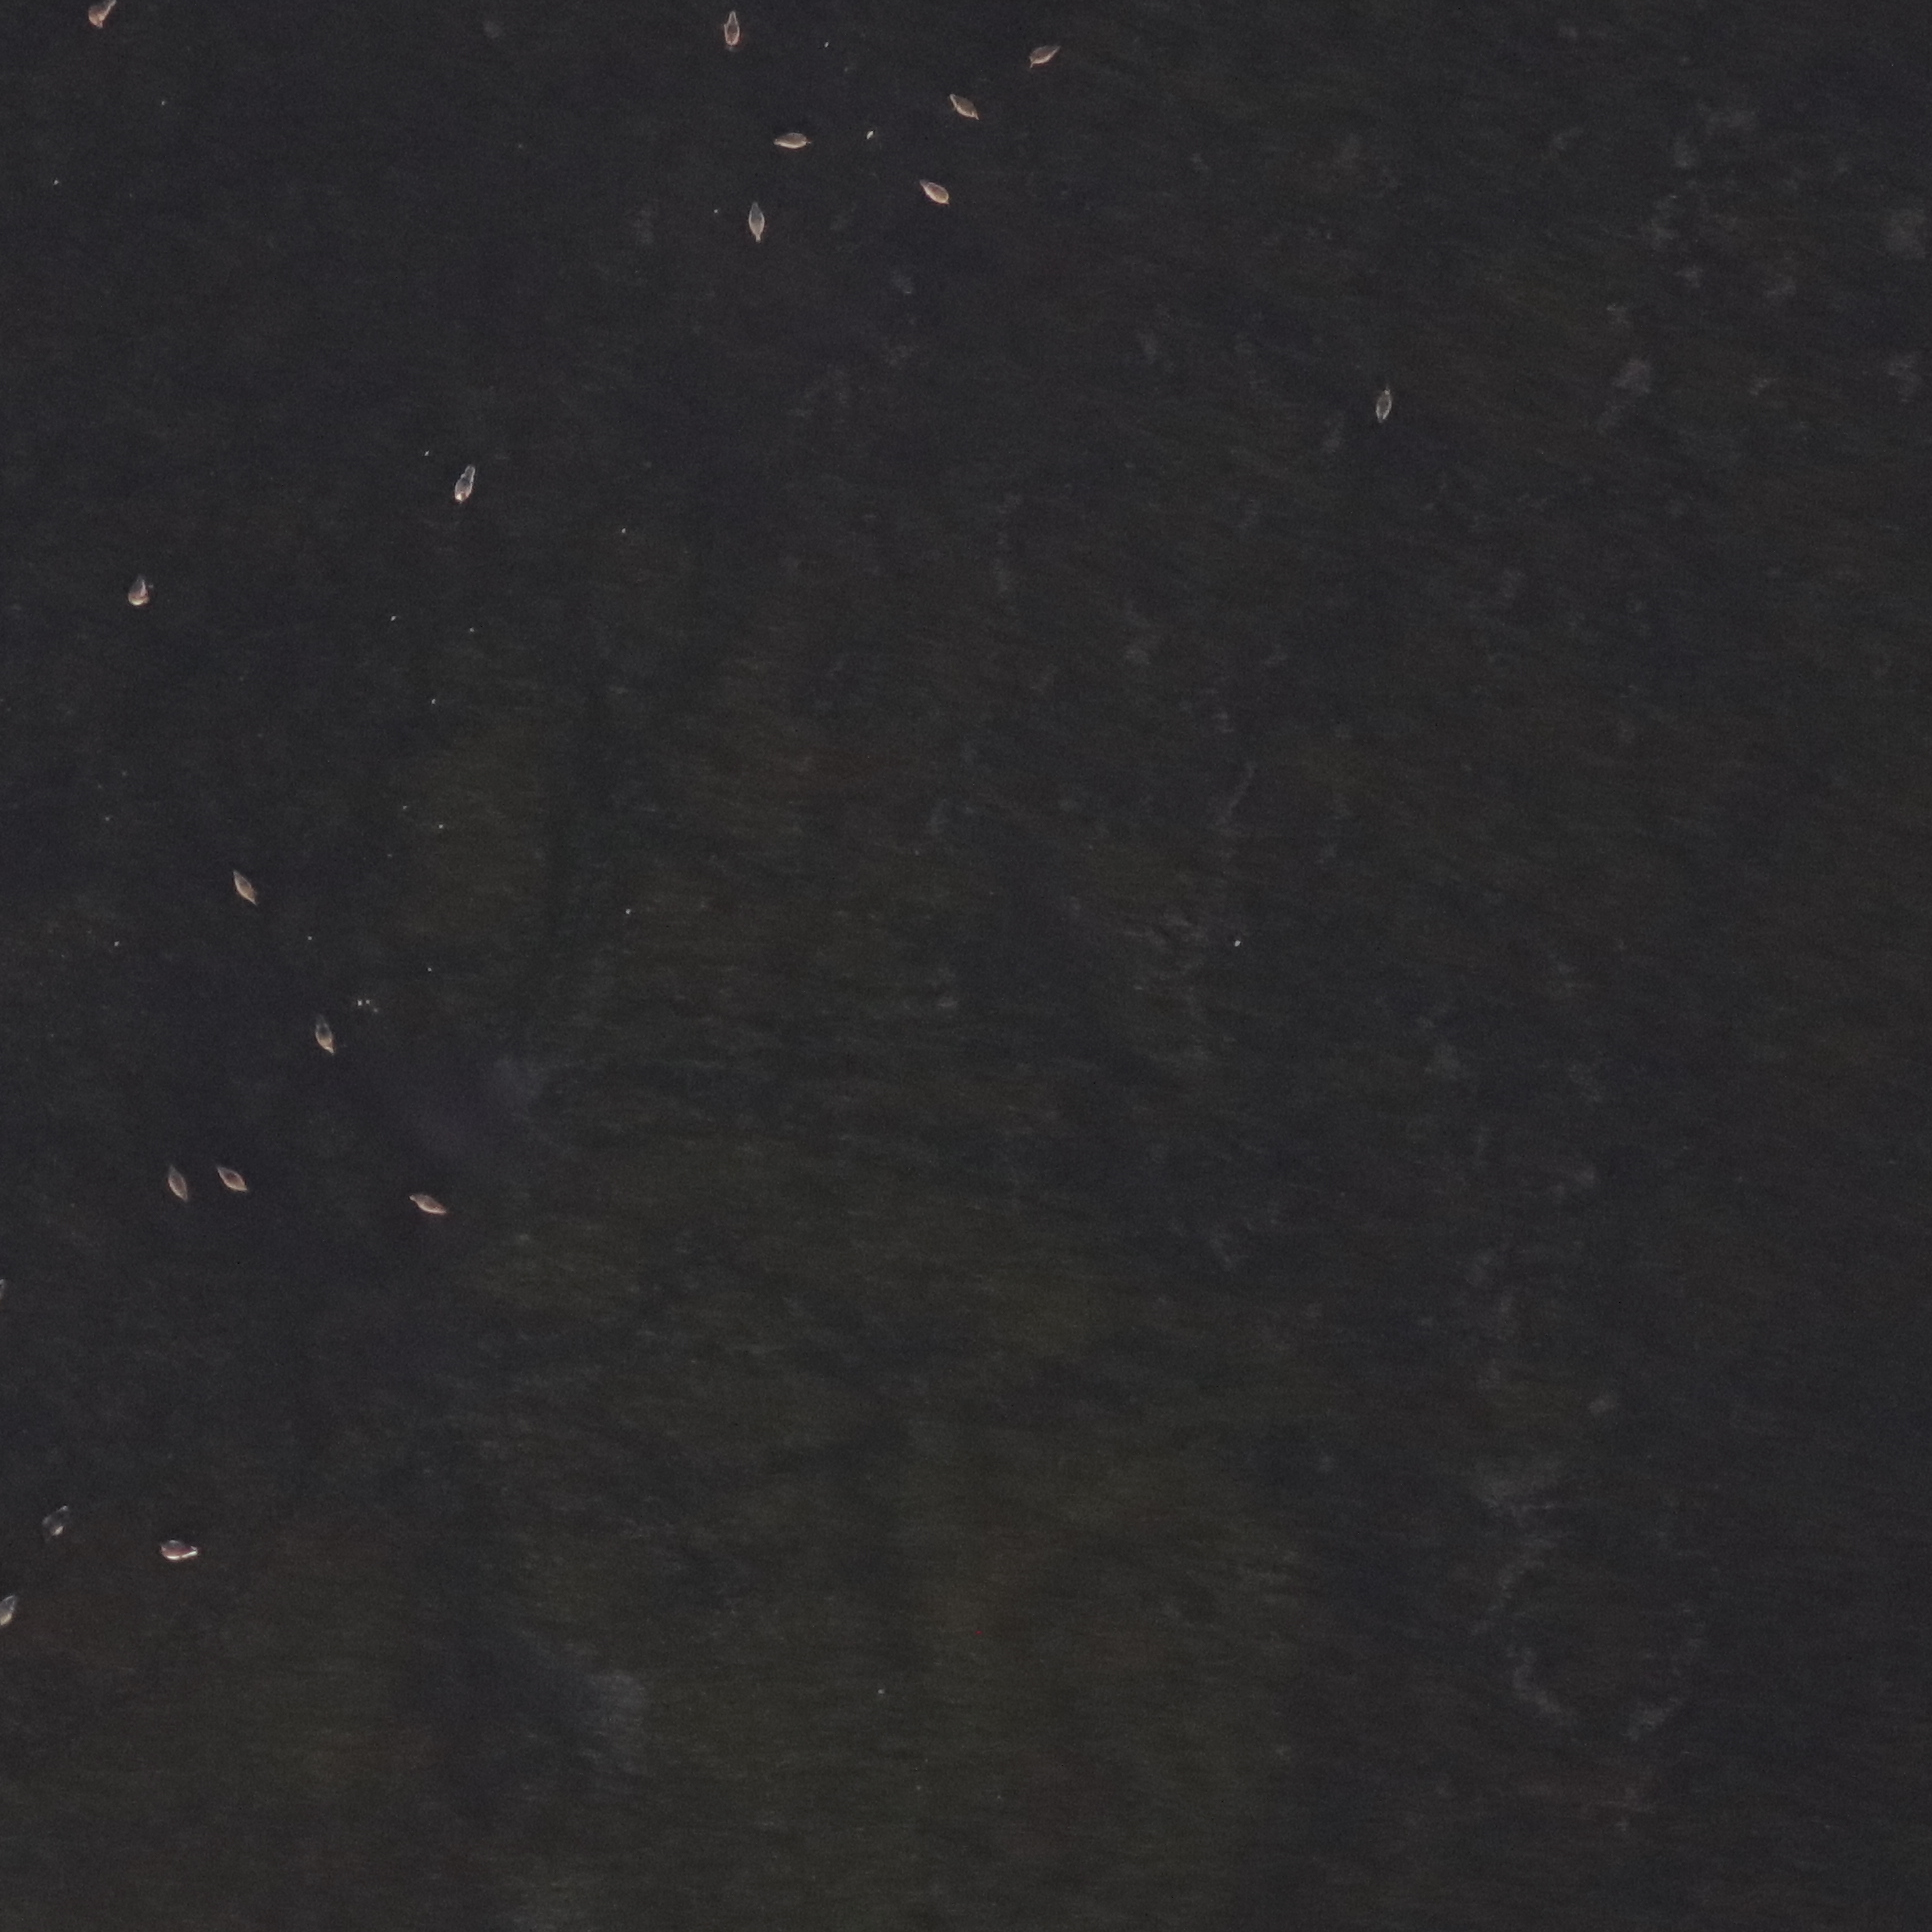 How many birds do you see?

18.